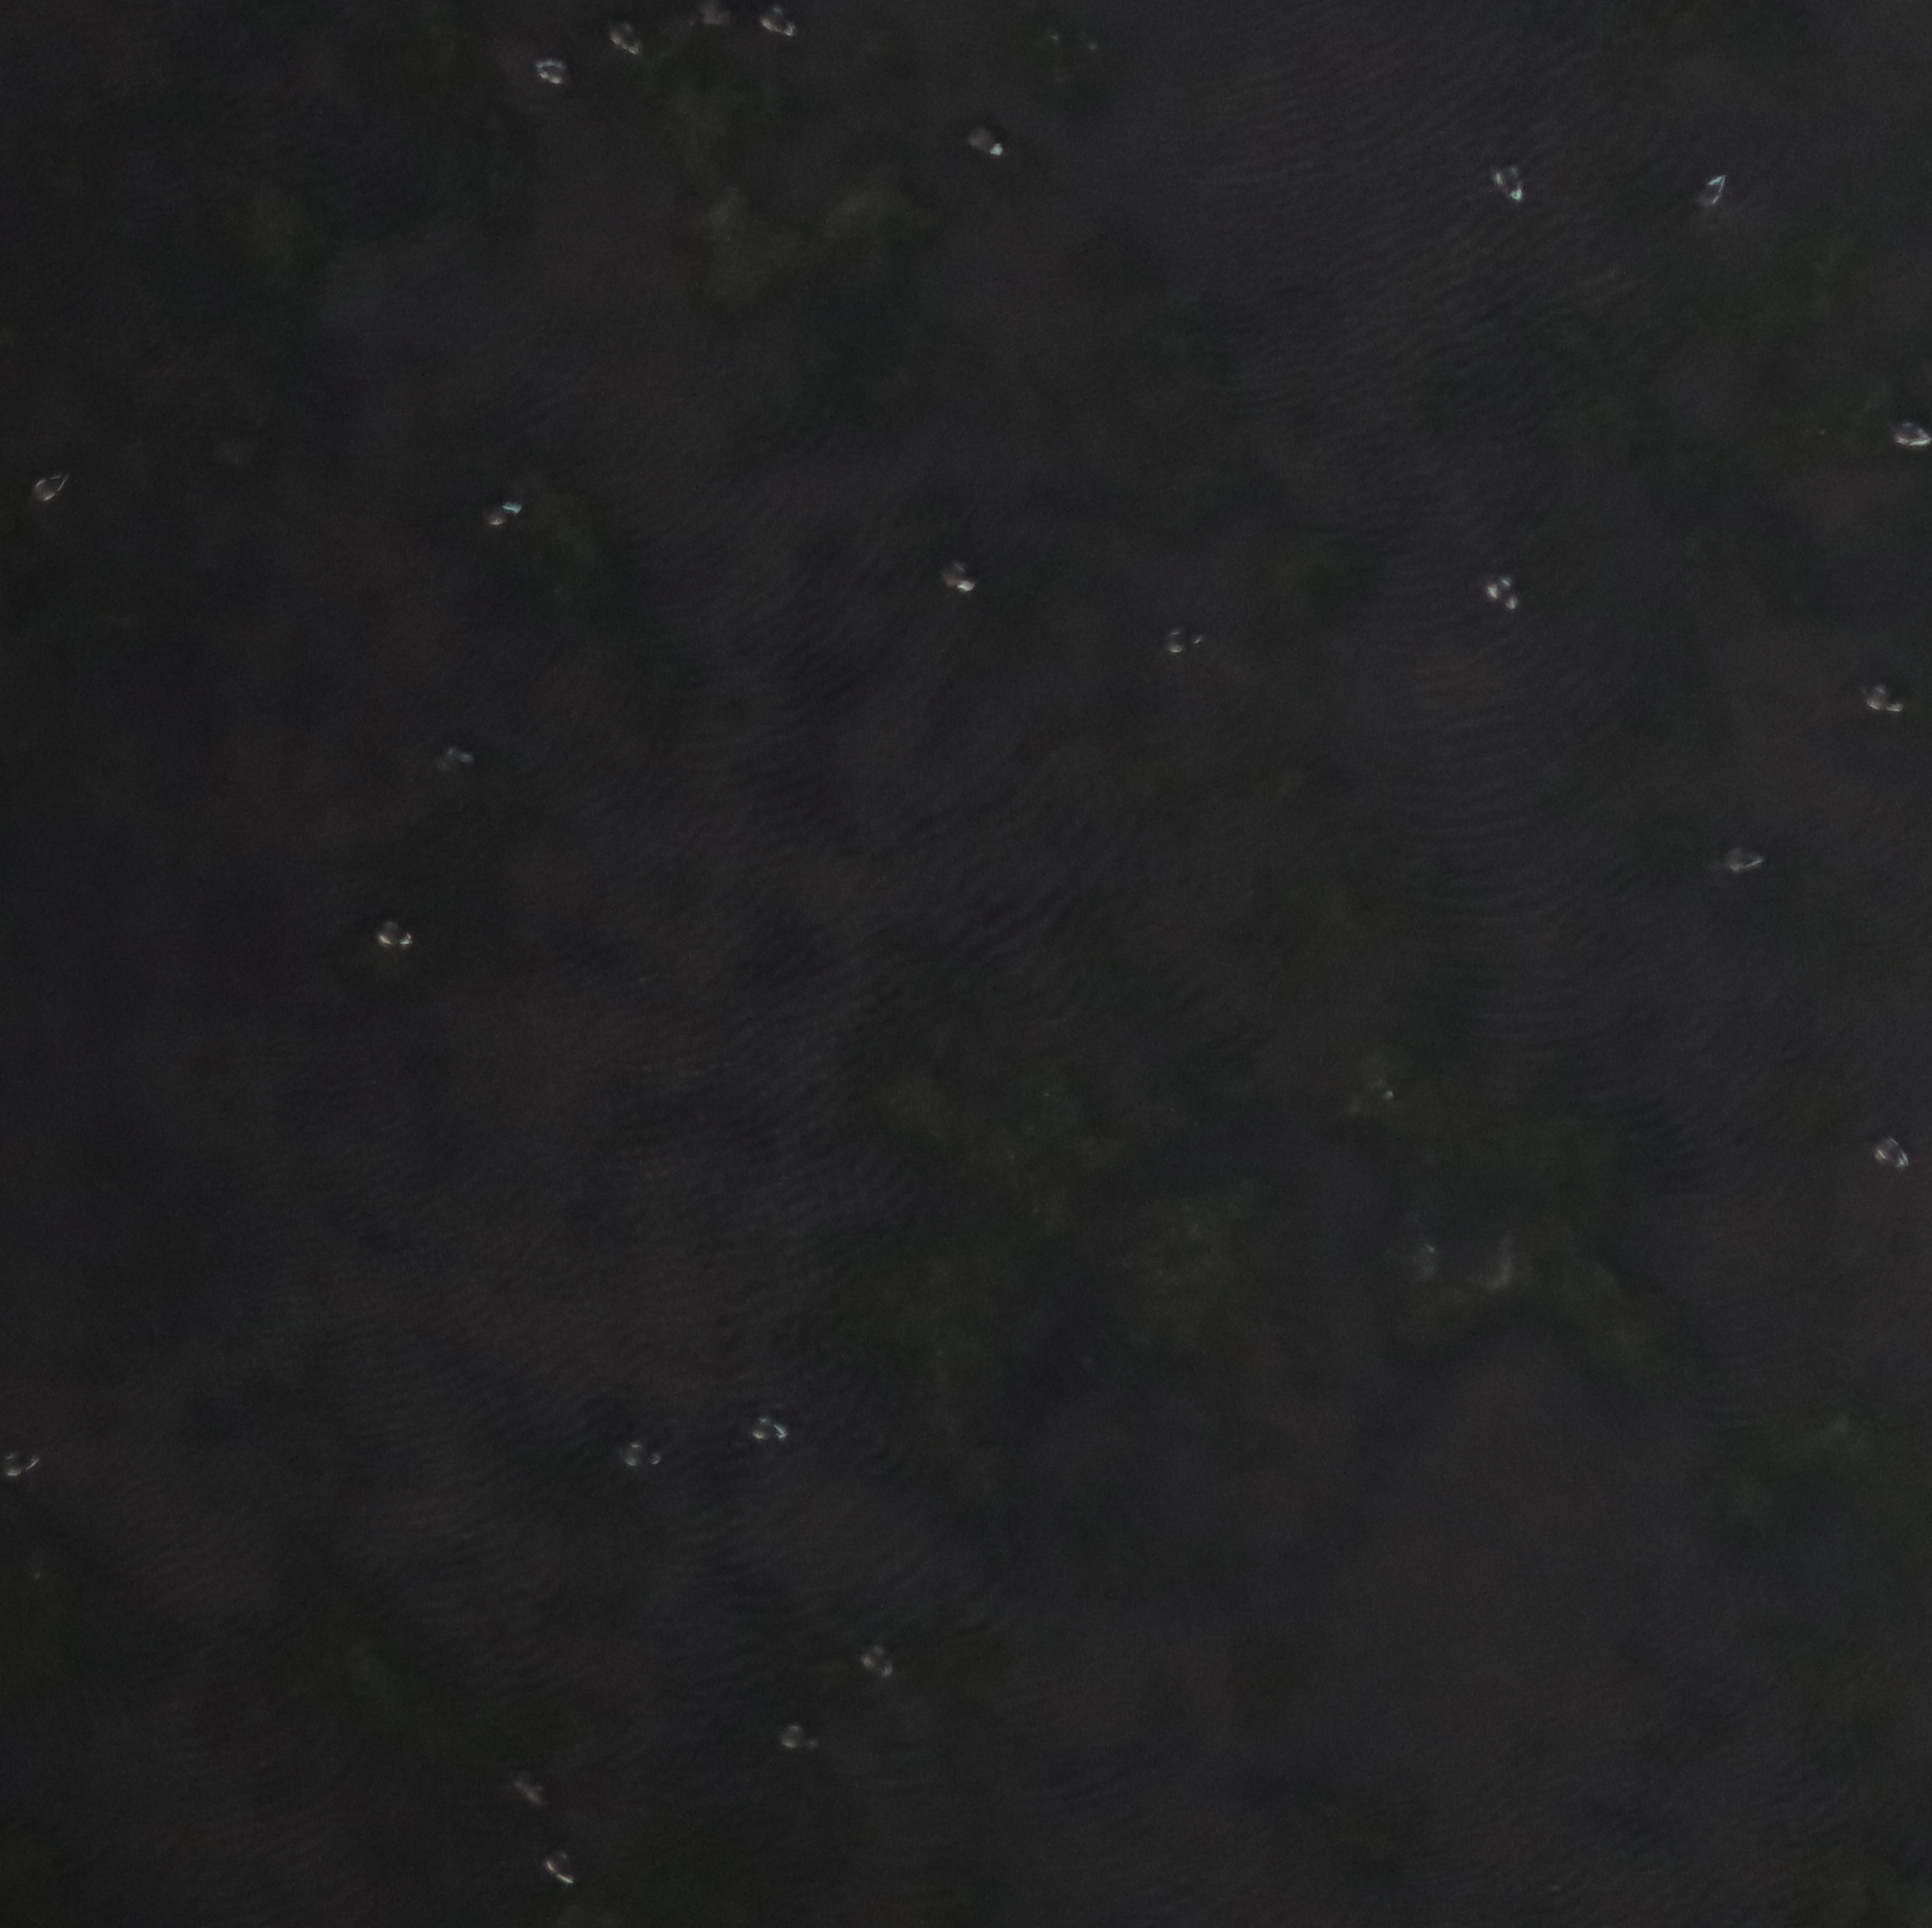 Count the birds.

24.